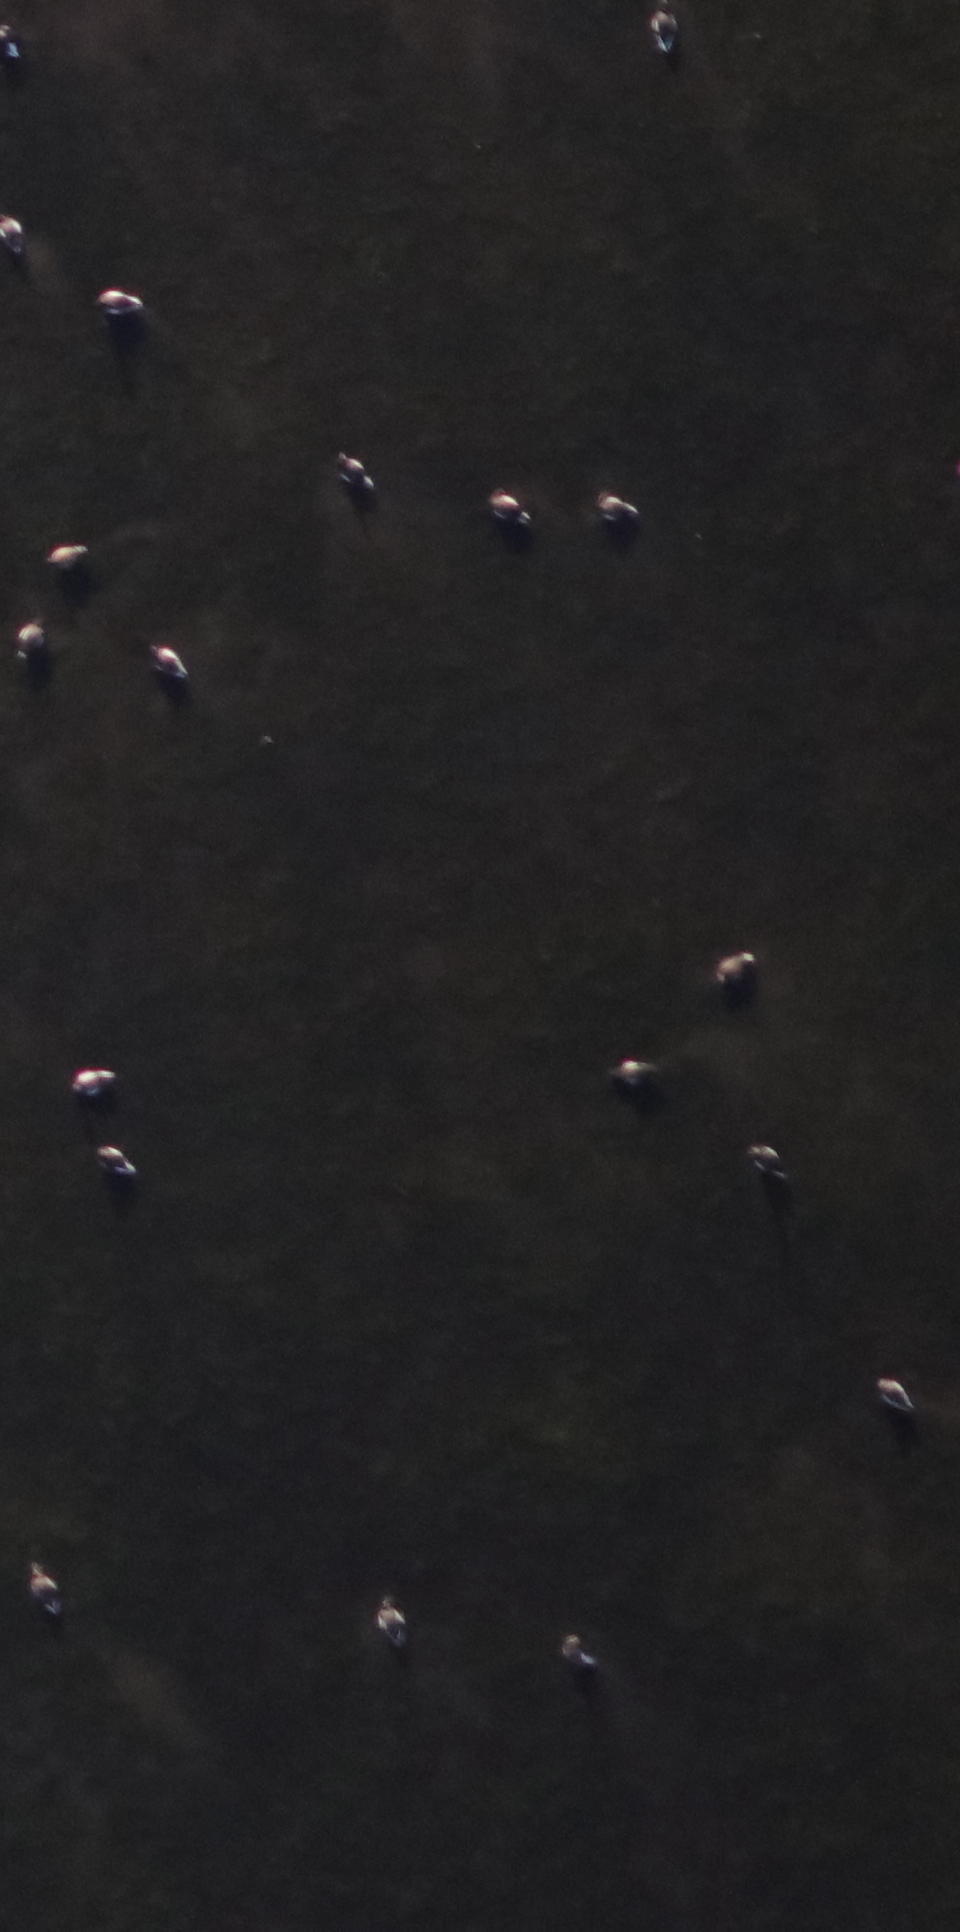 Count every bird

19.